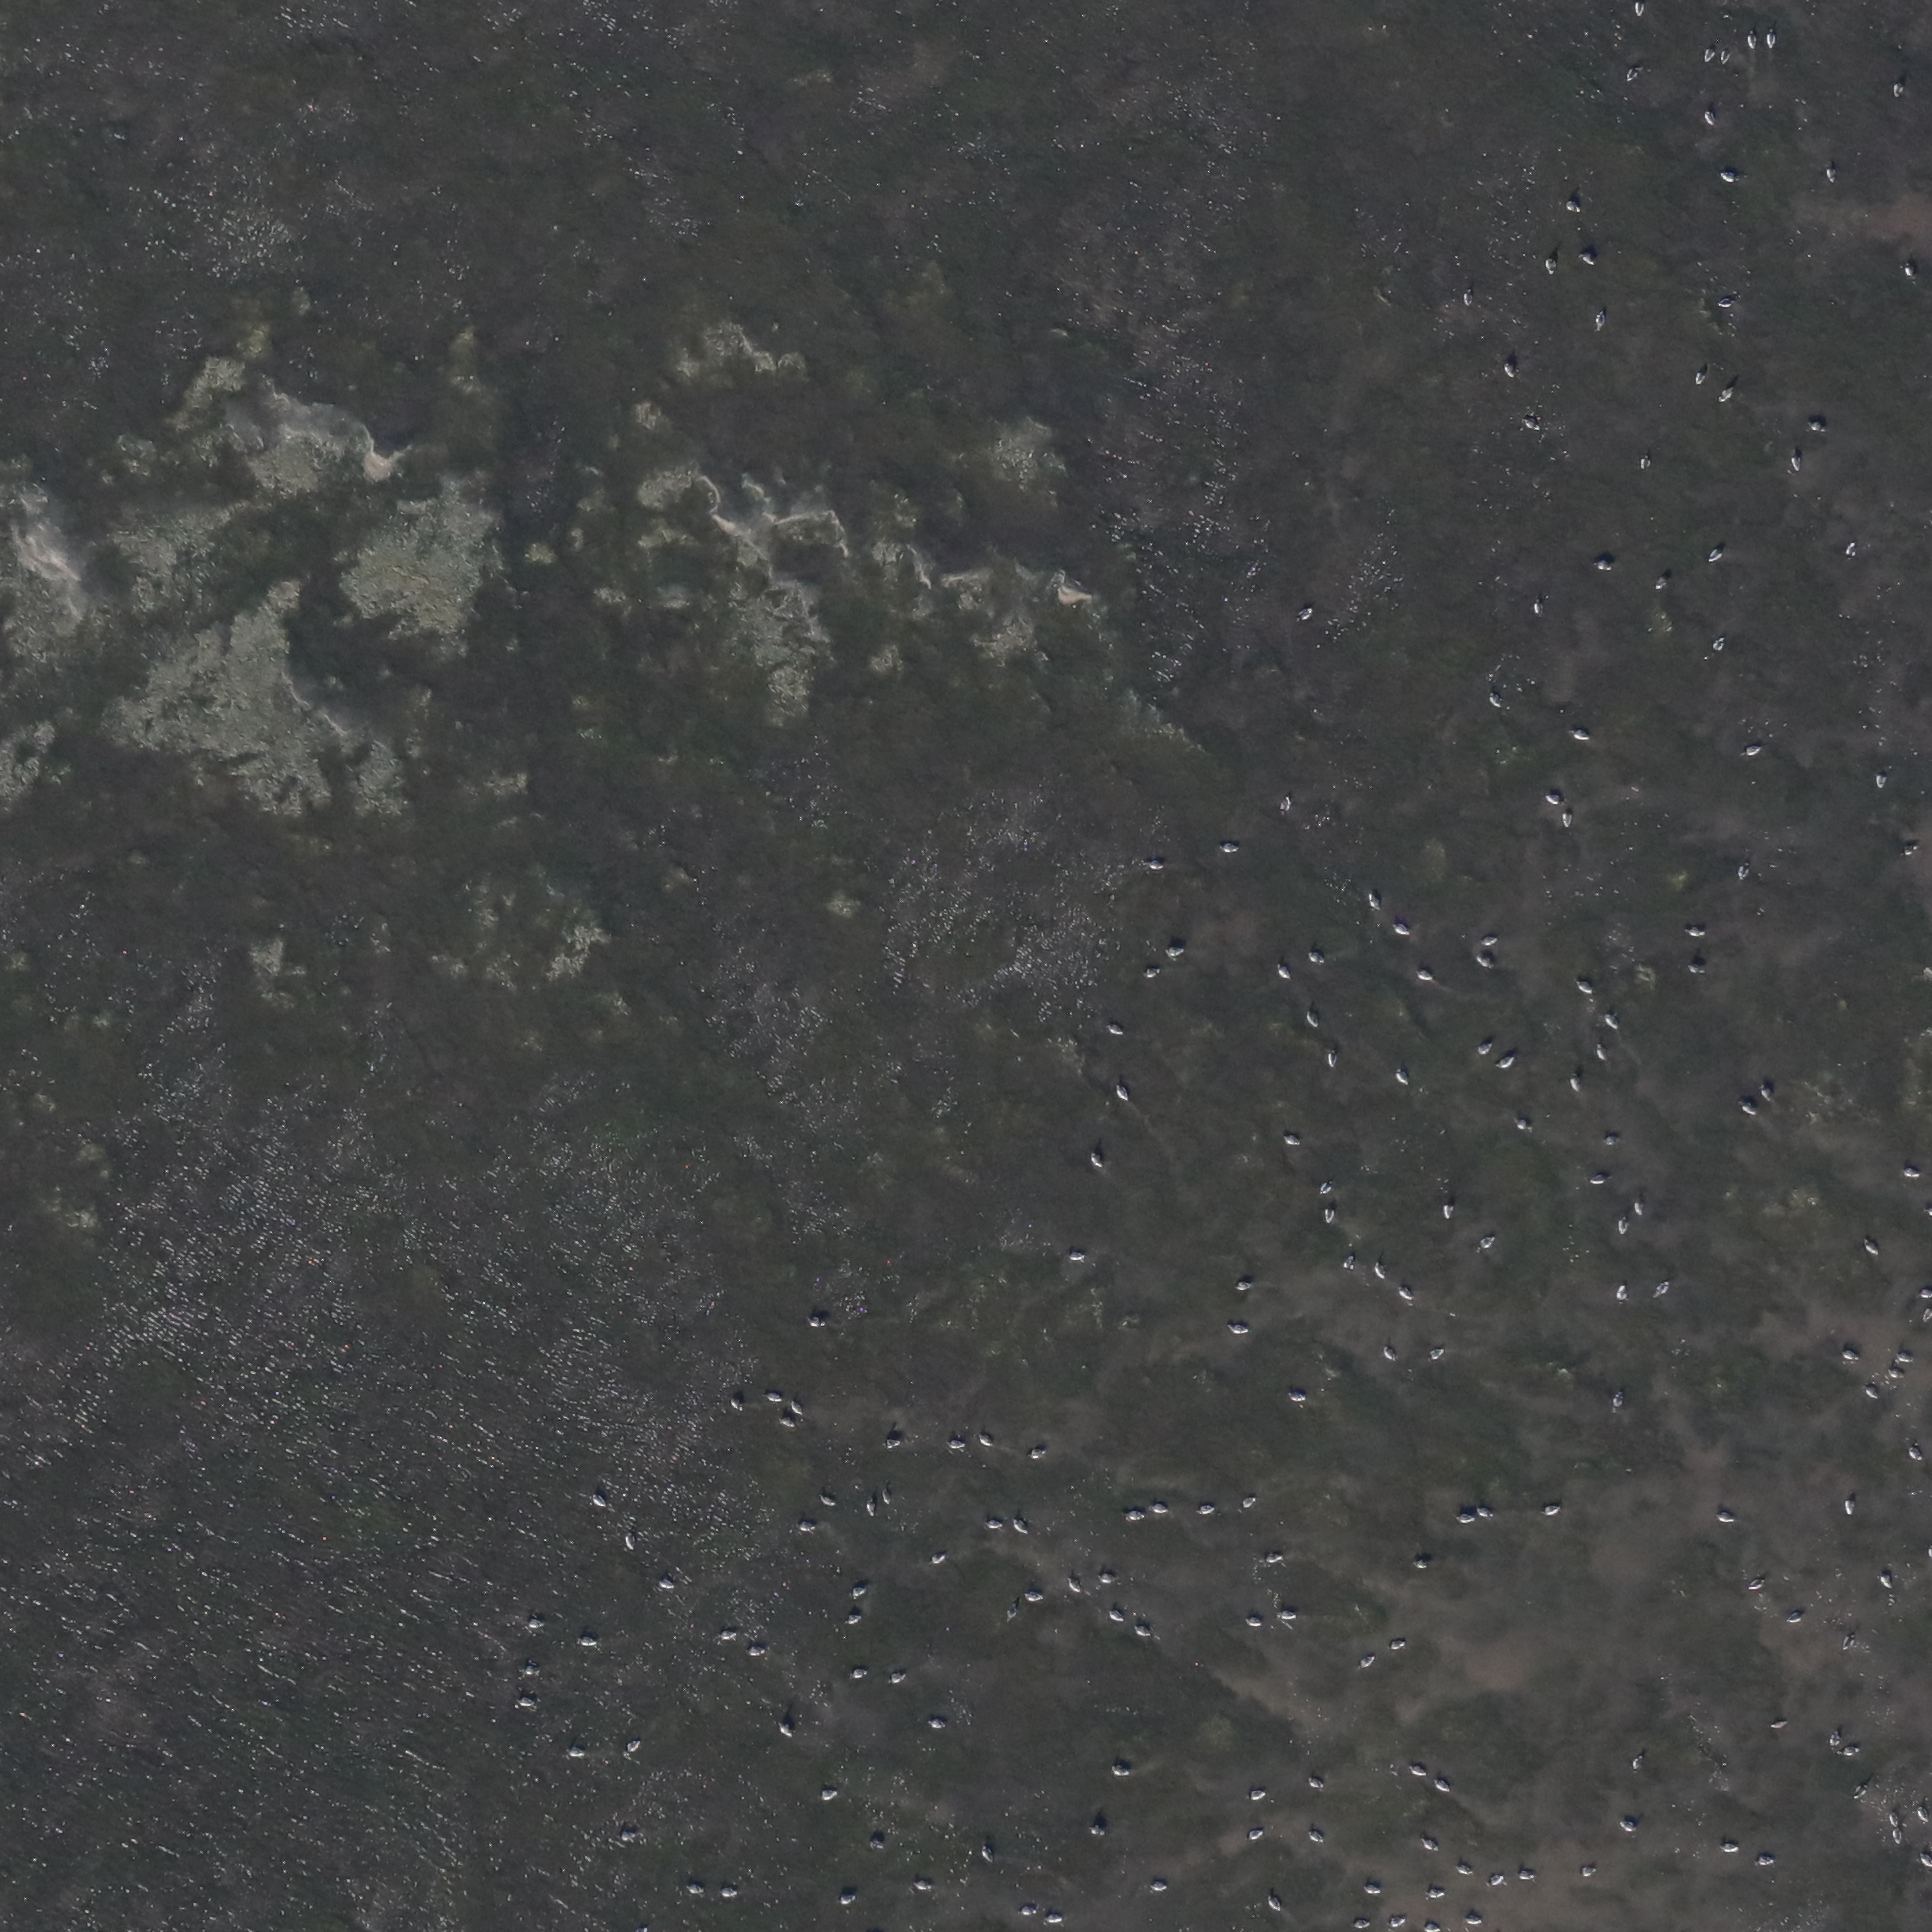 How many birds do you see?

199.